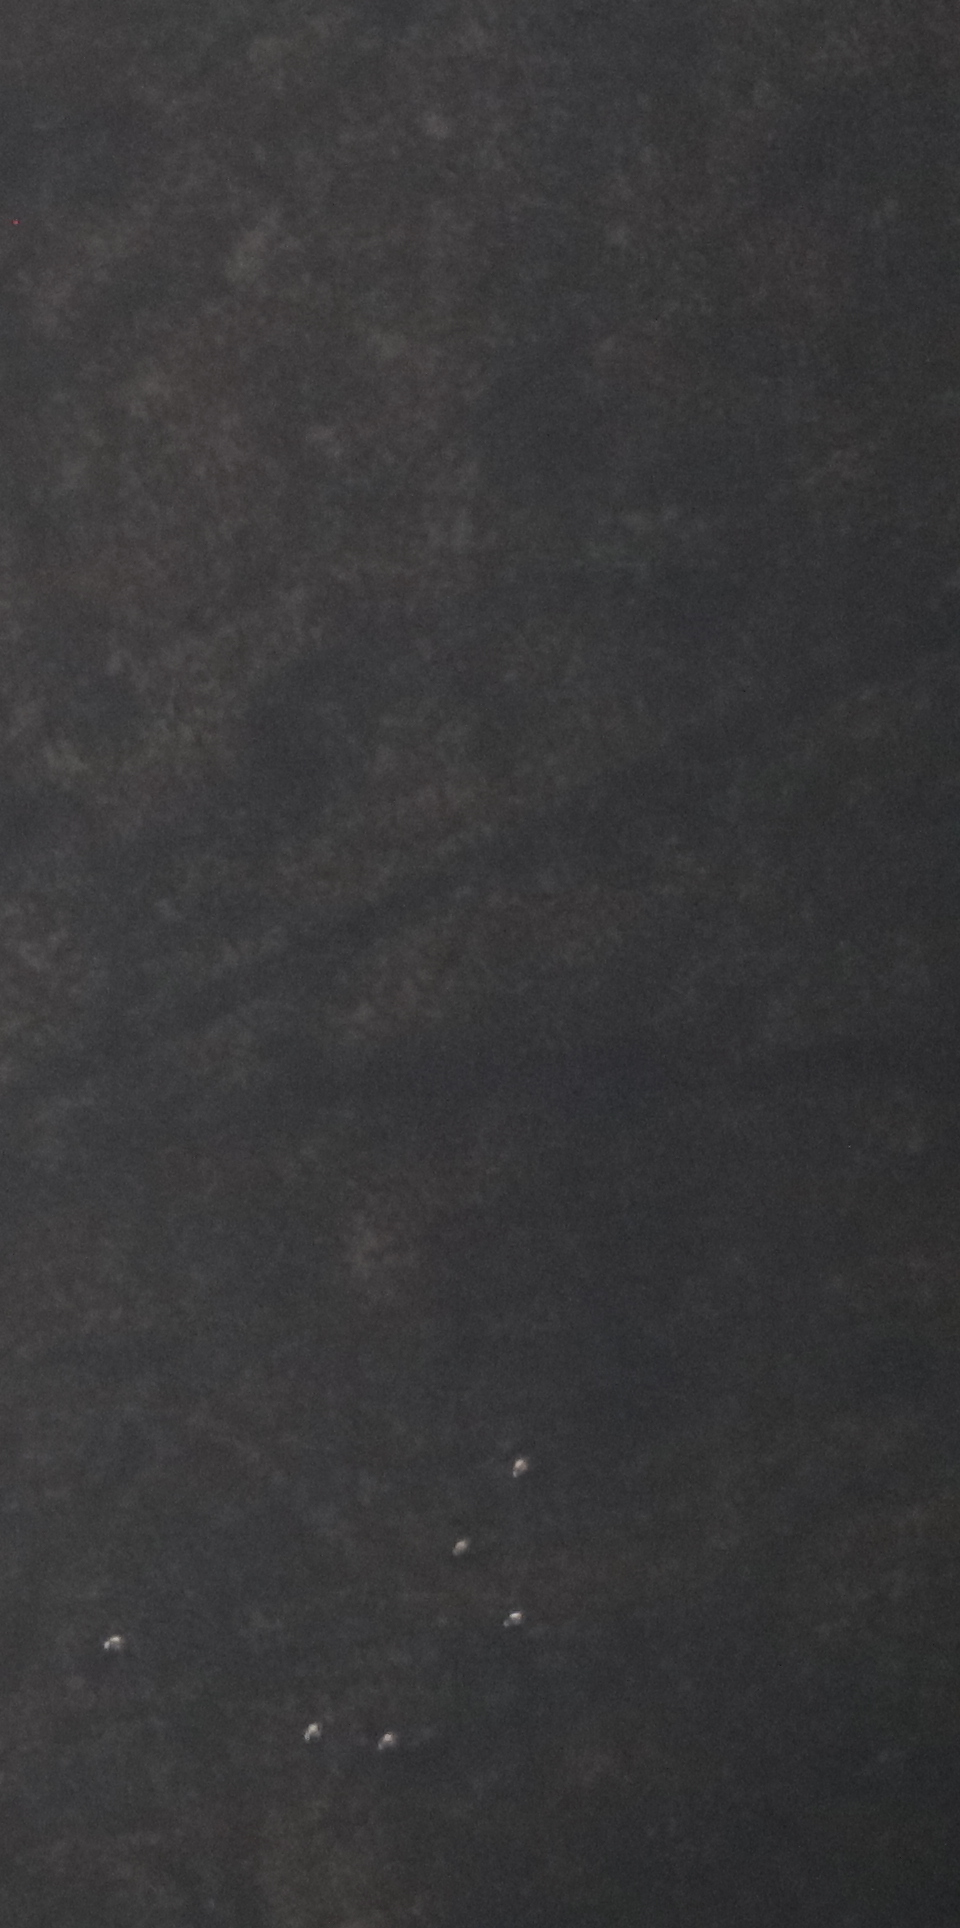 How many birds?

6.